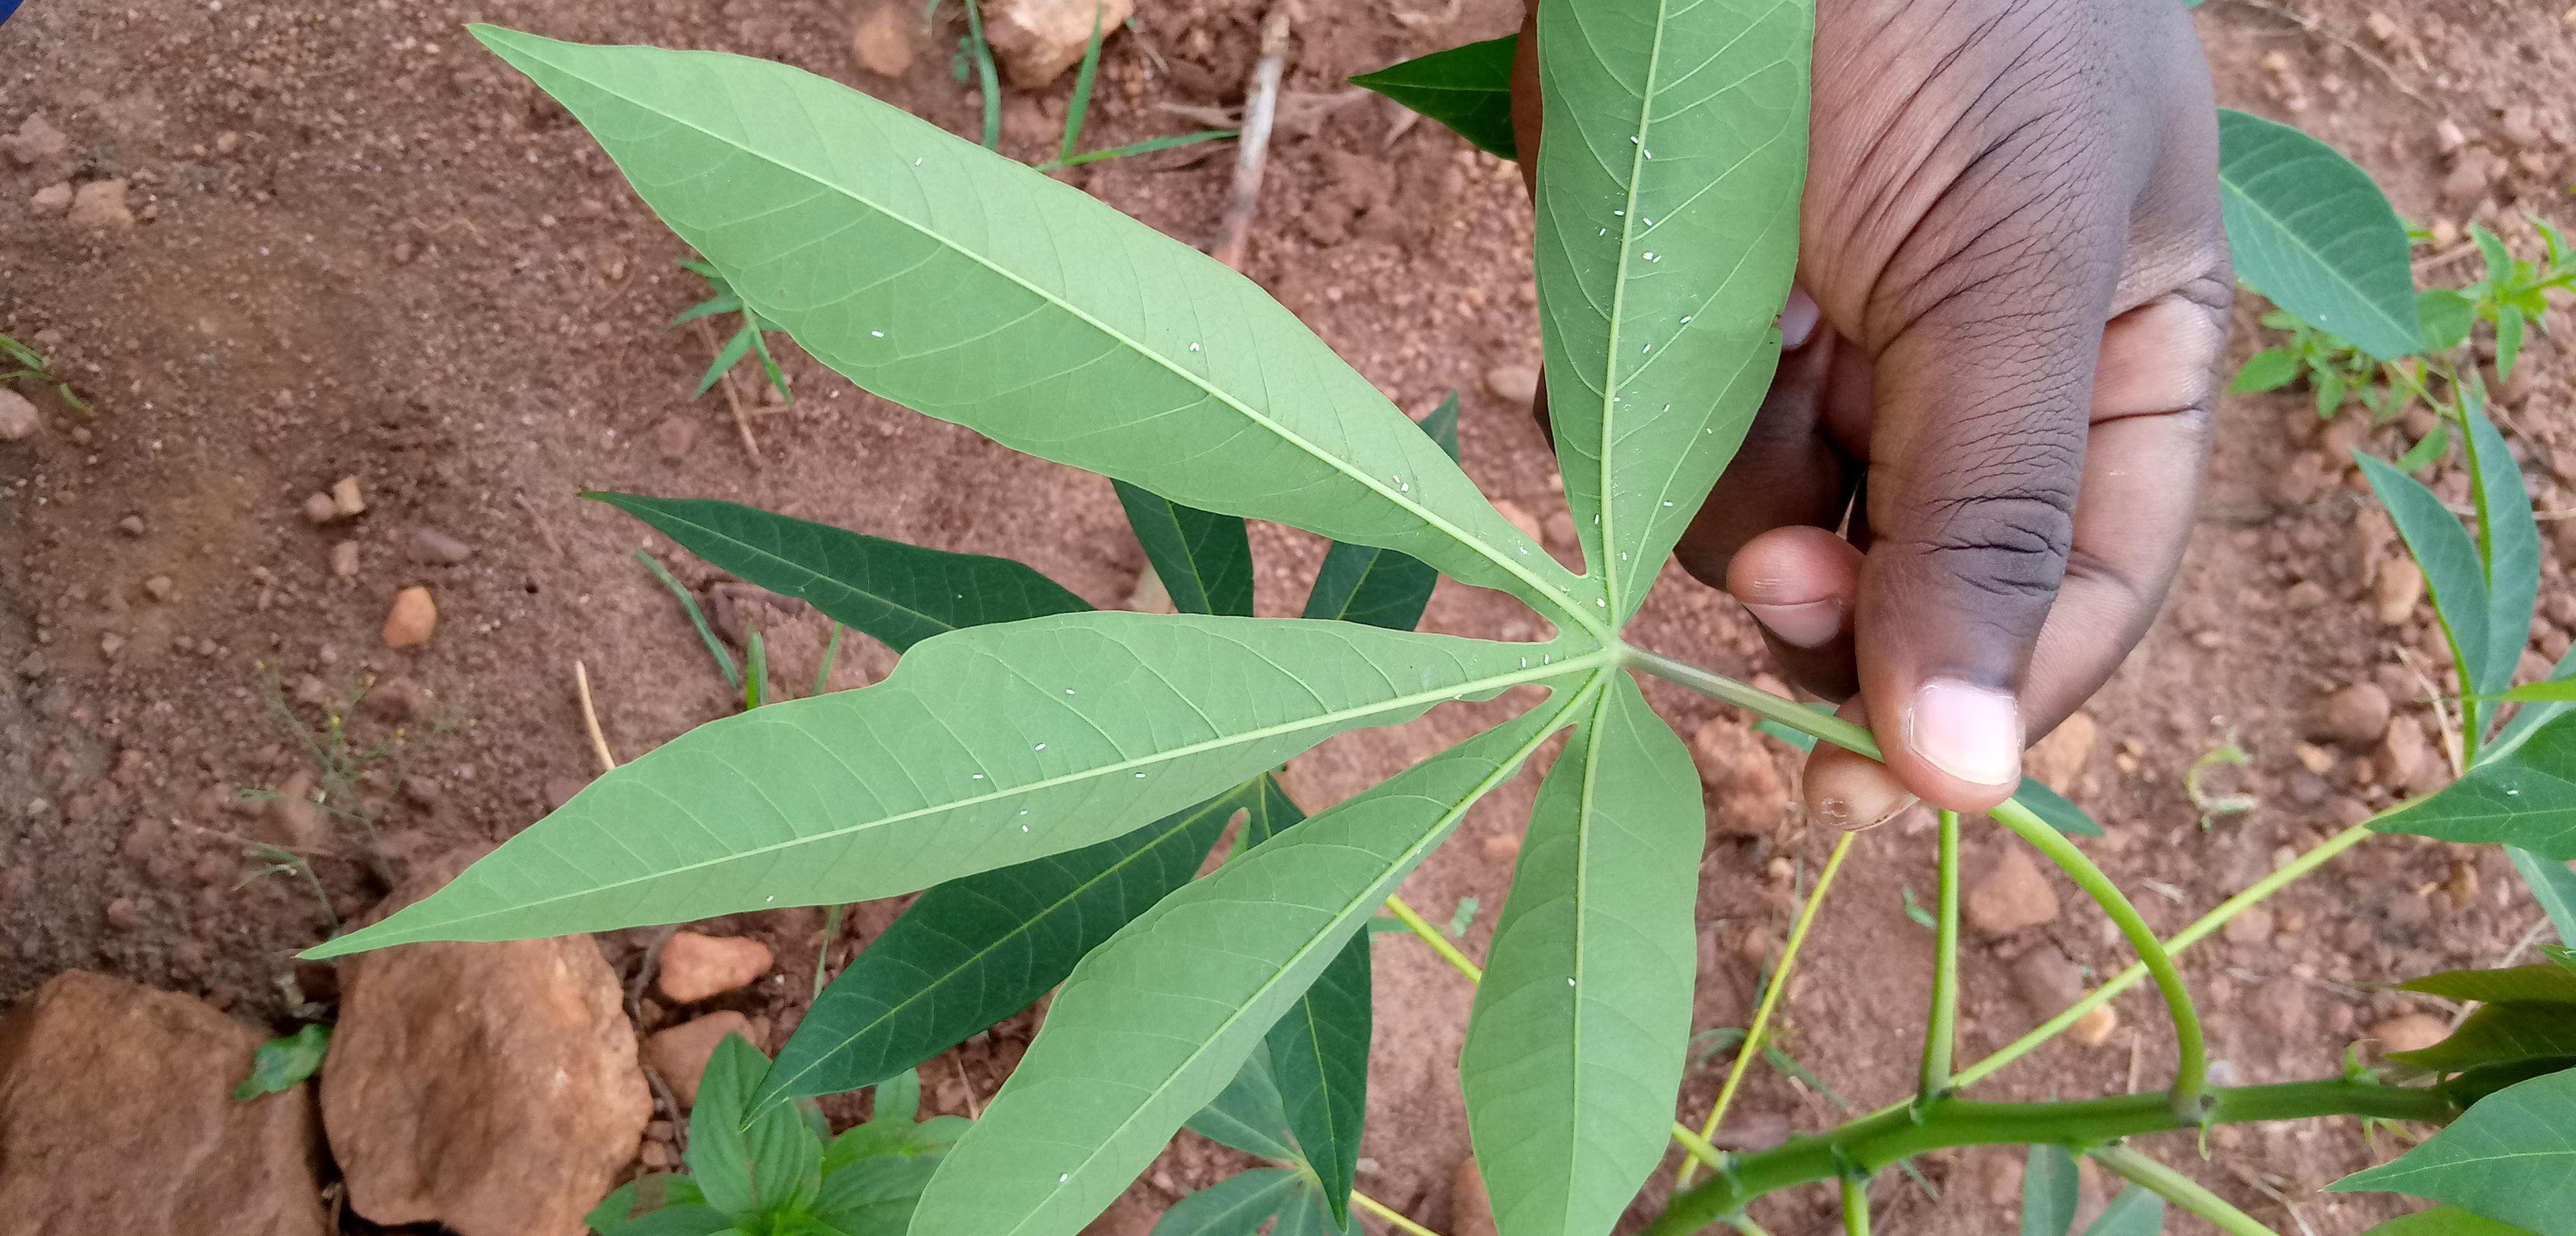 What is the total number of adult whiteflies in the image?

37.